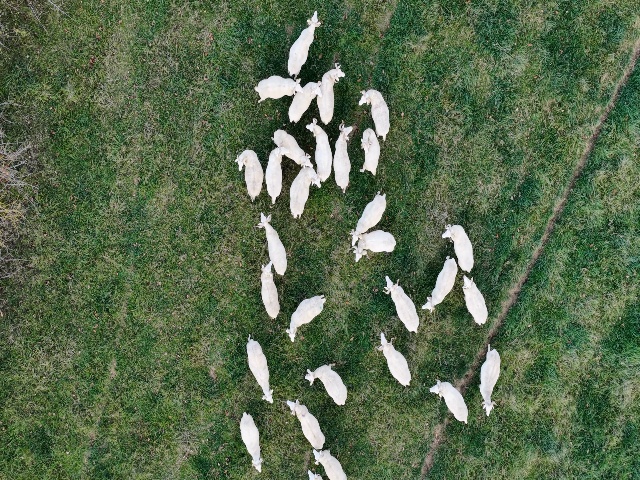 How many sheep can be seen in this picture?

30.